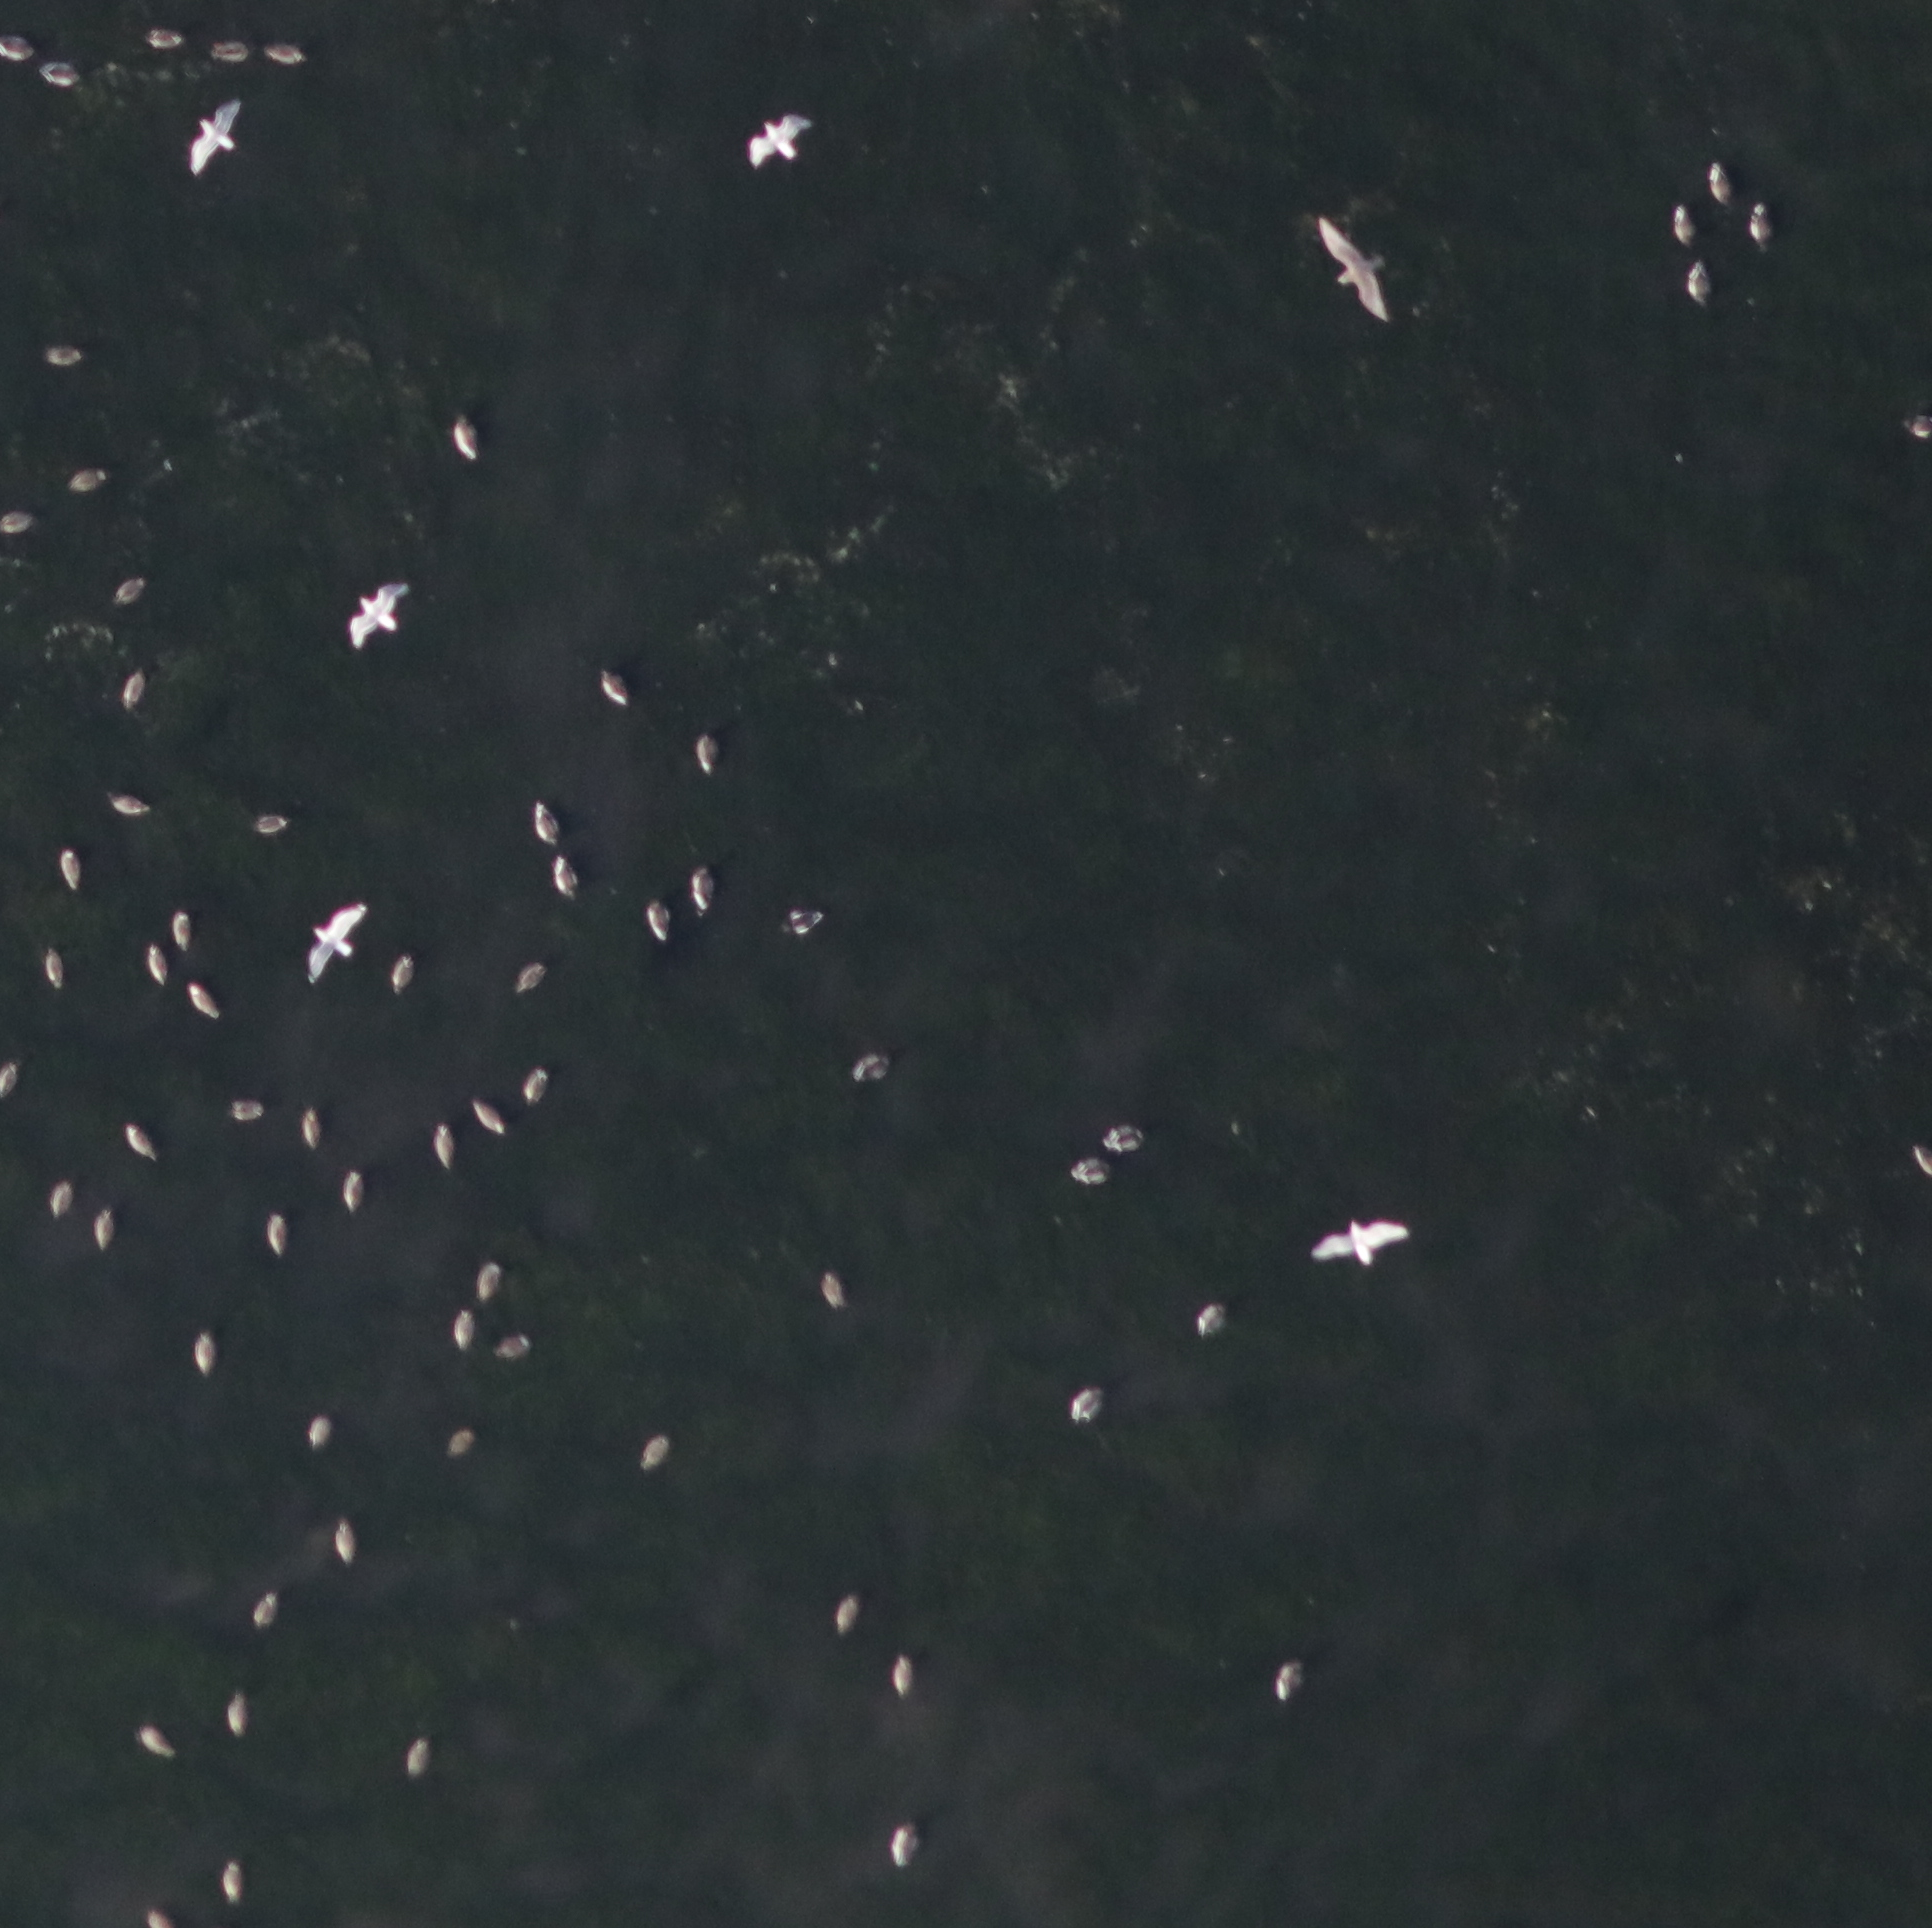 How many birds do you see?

72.